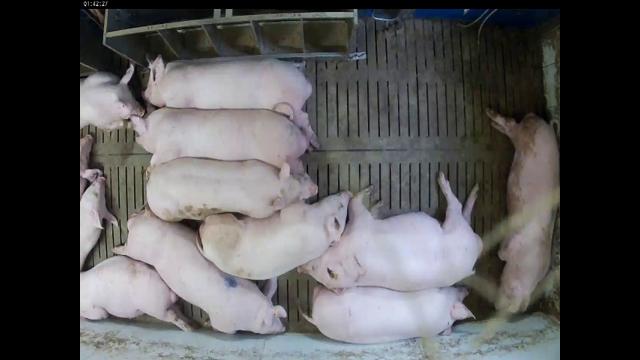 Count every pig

12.